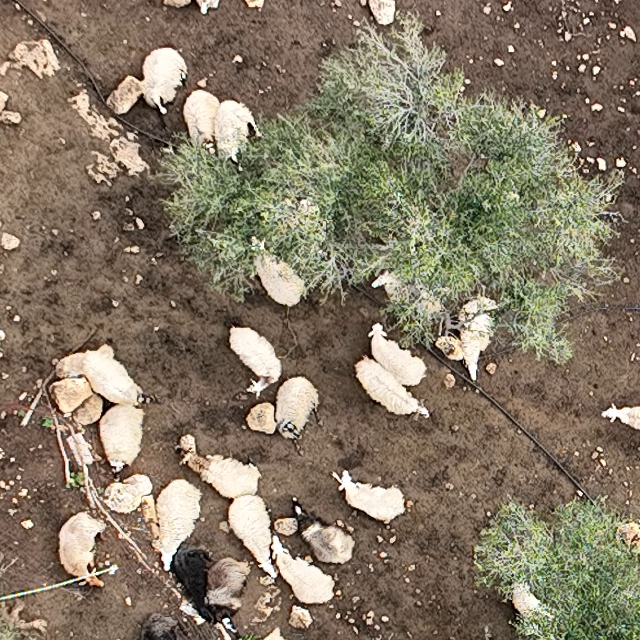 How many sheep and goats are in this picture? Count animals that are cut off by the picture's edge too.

25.